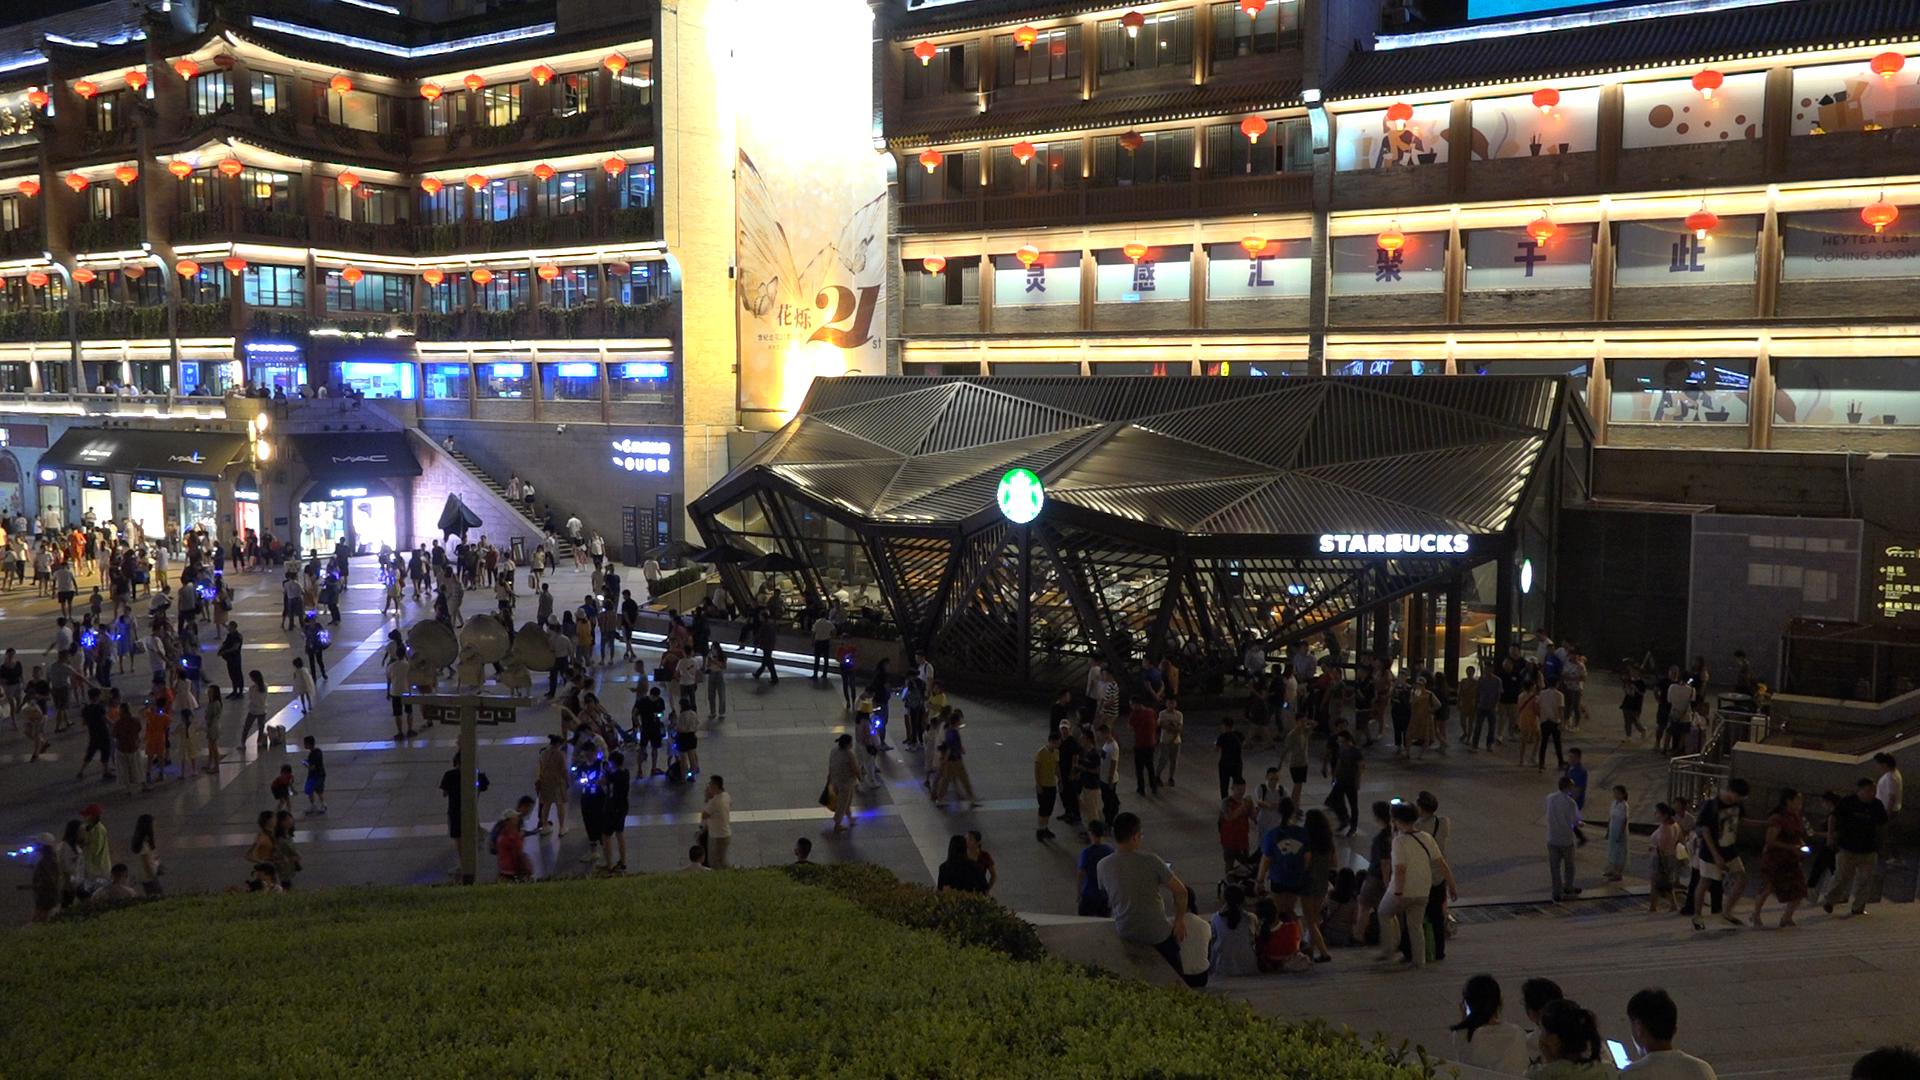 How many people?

260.